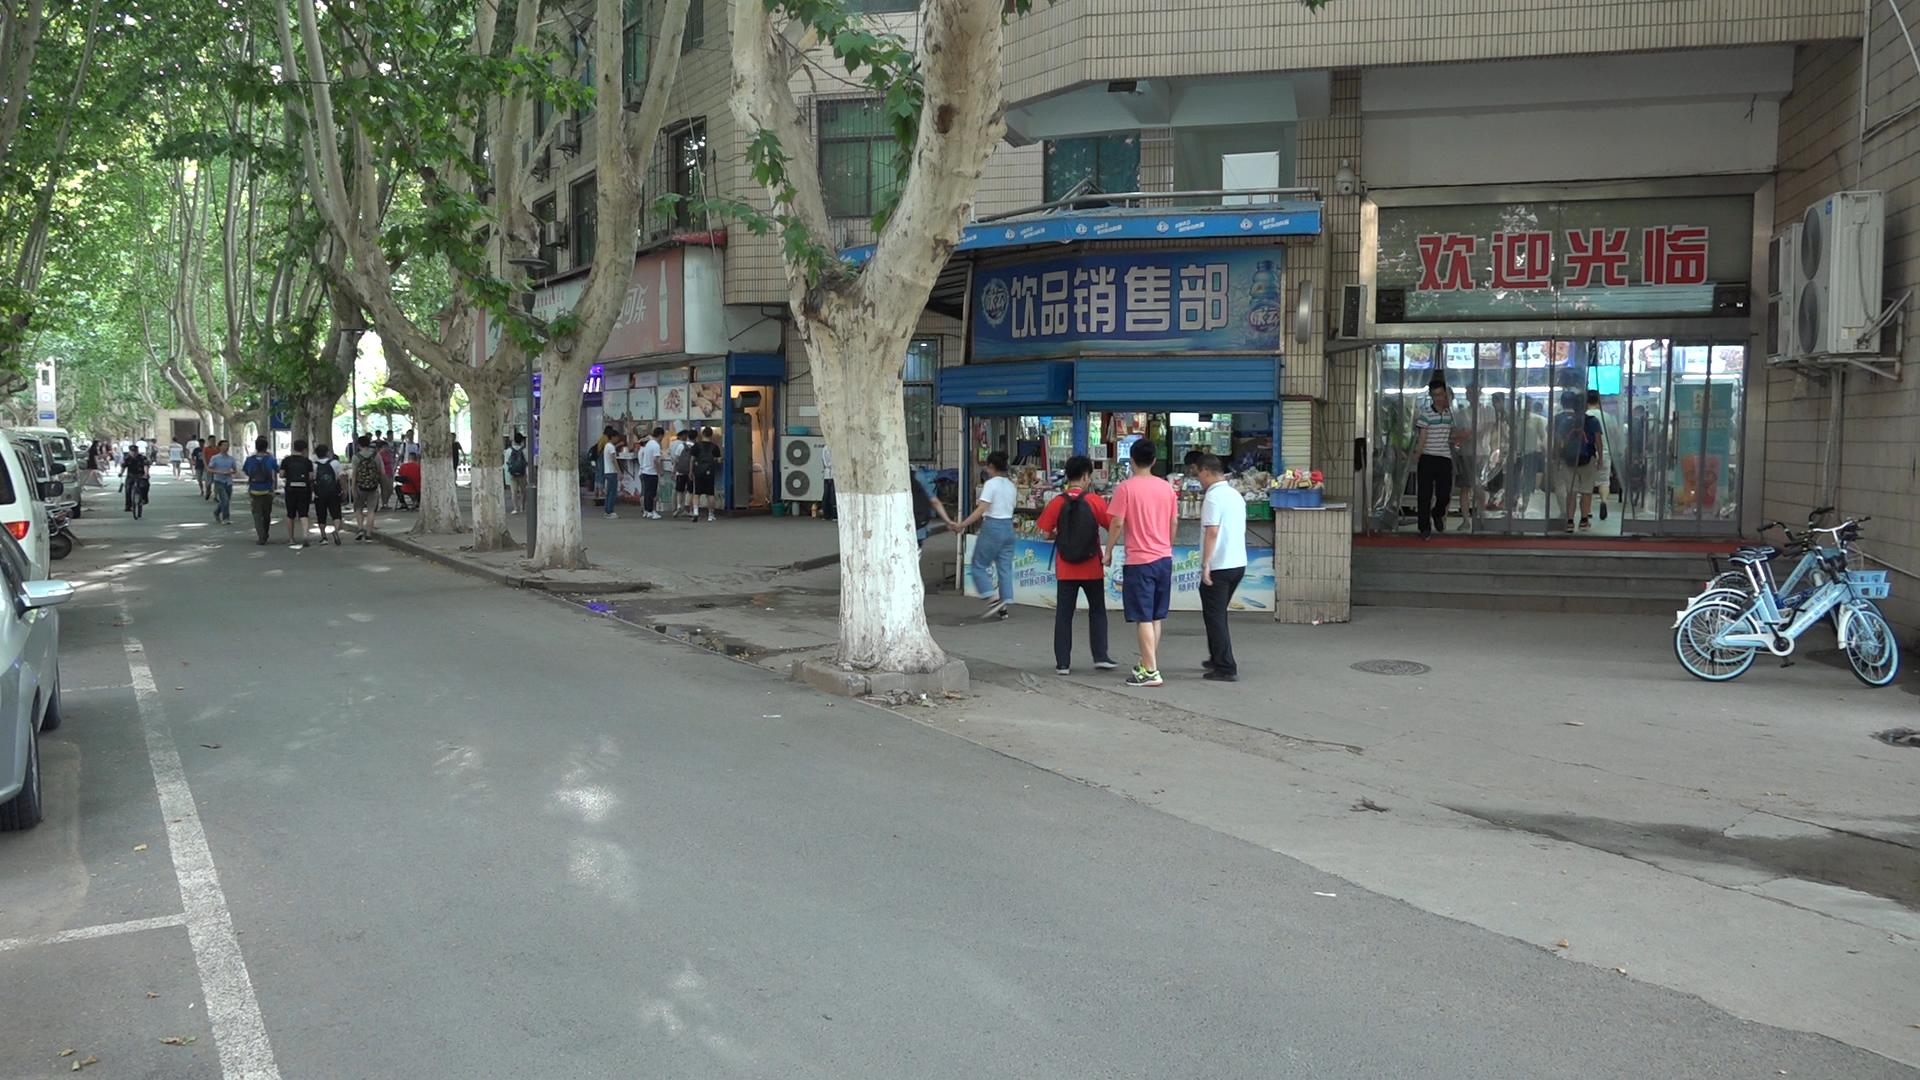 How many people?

42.